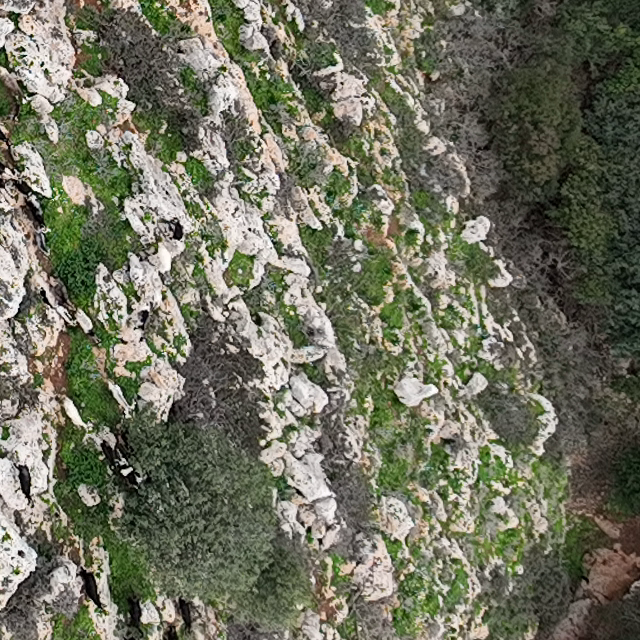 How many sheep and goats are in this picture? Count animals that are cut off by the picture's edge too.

26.